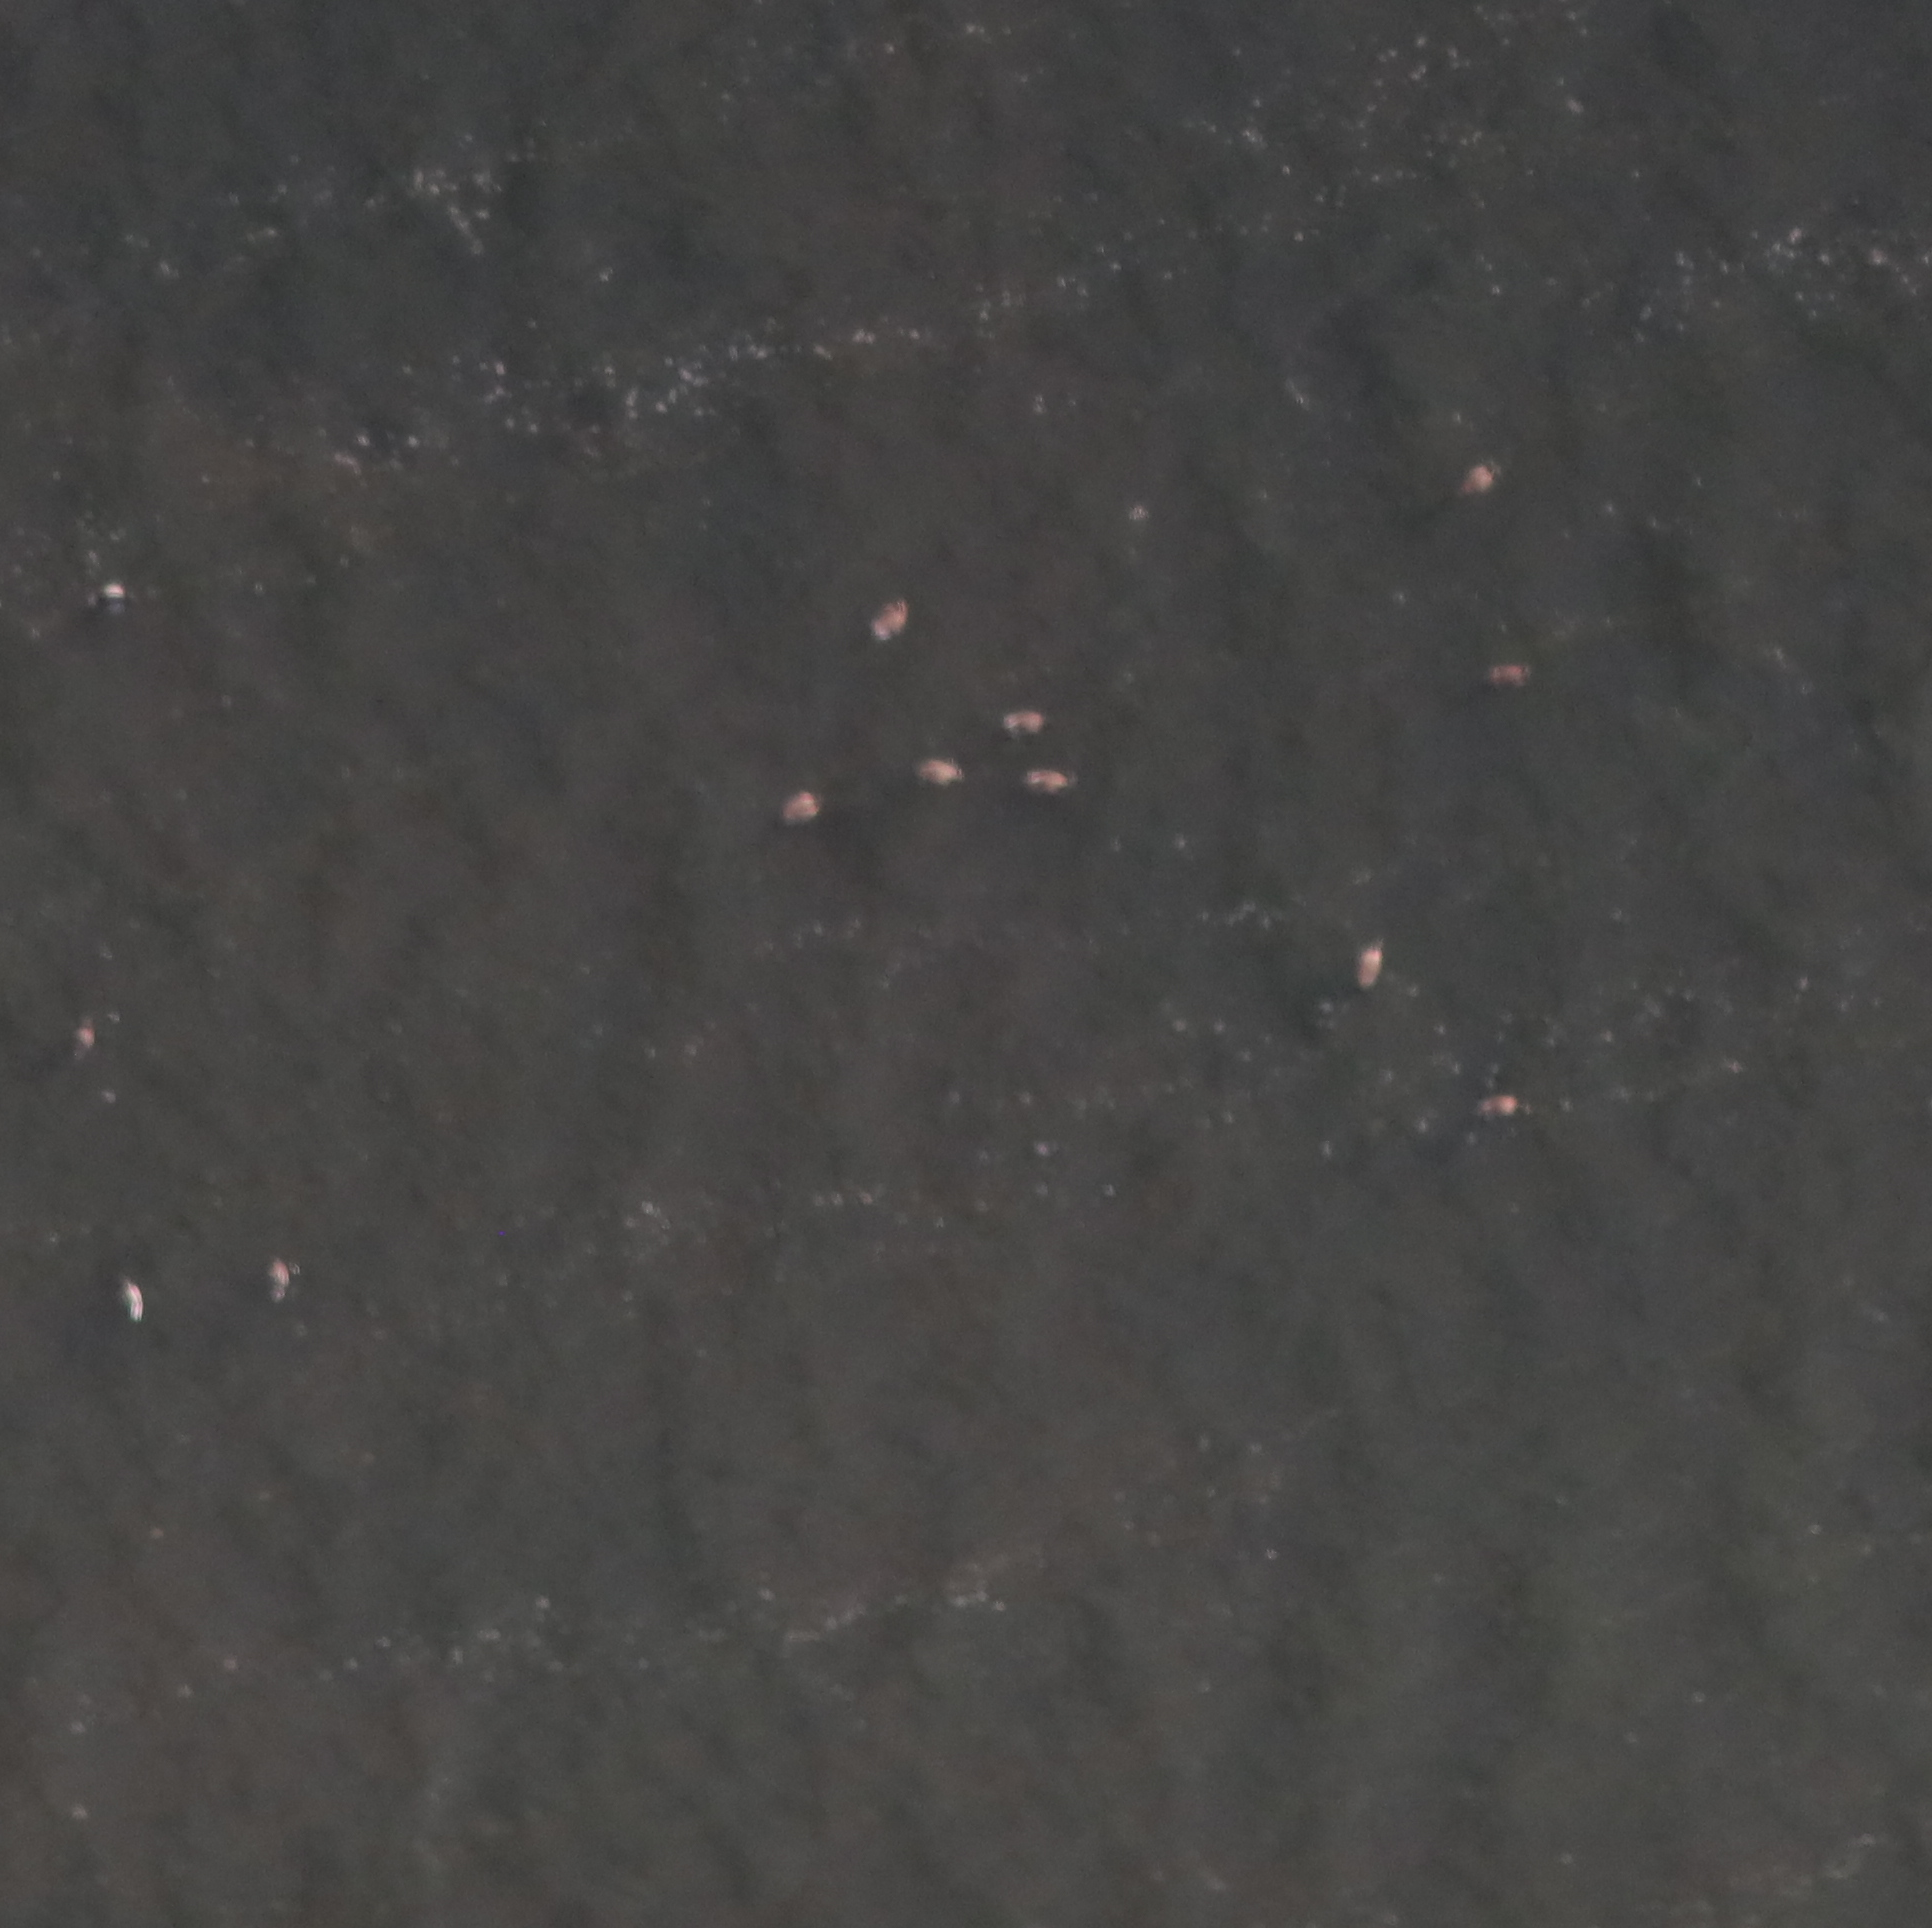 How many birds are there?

13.